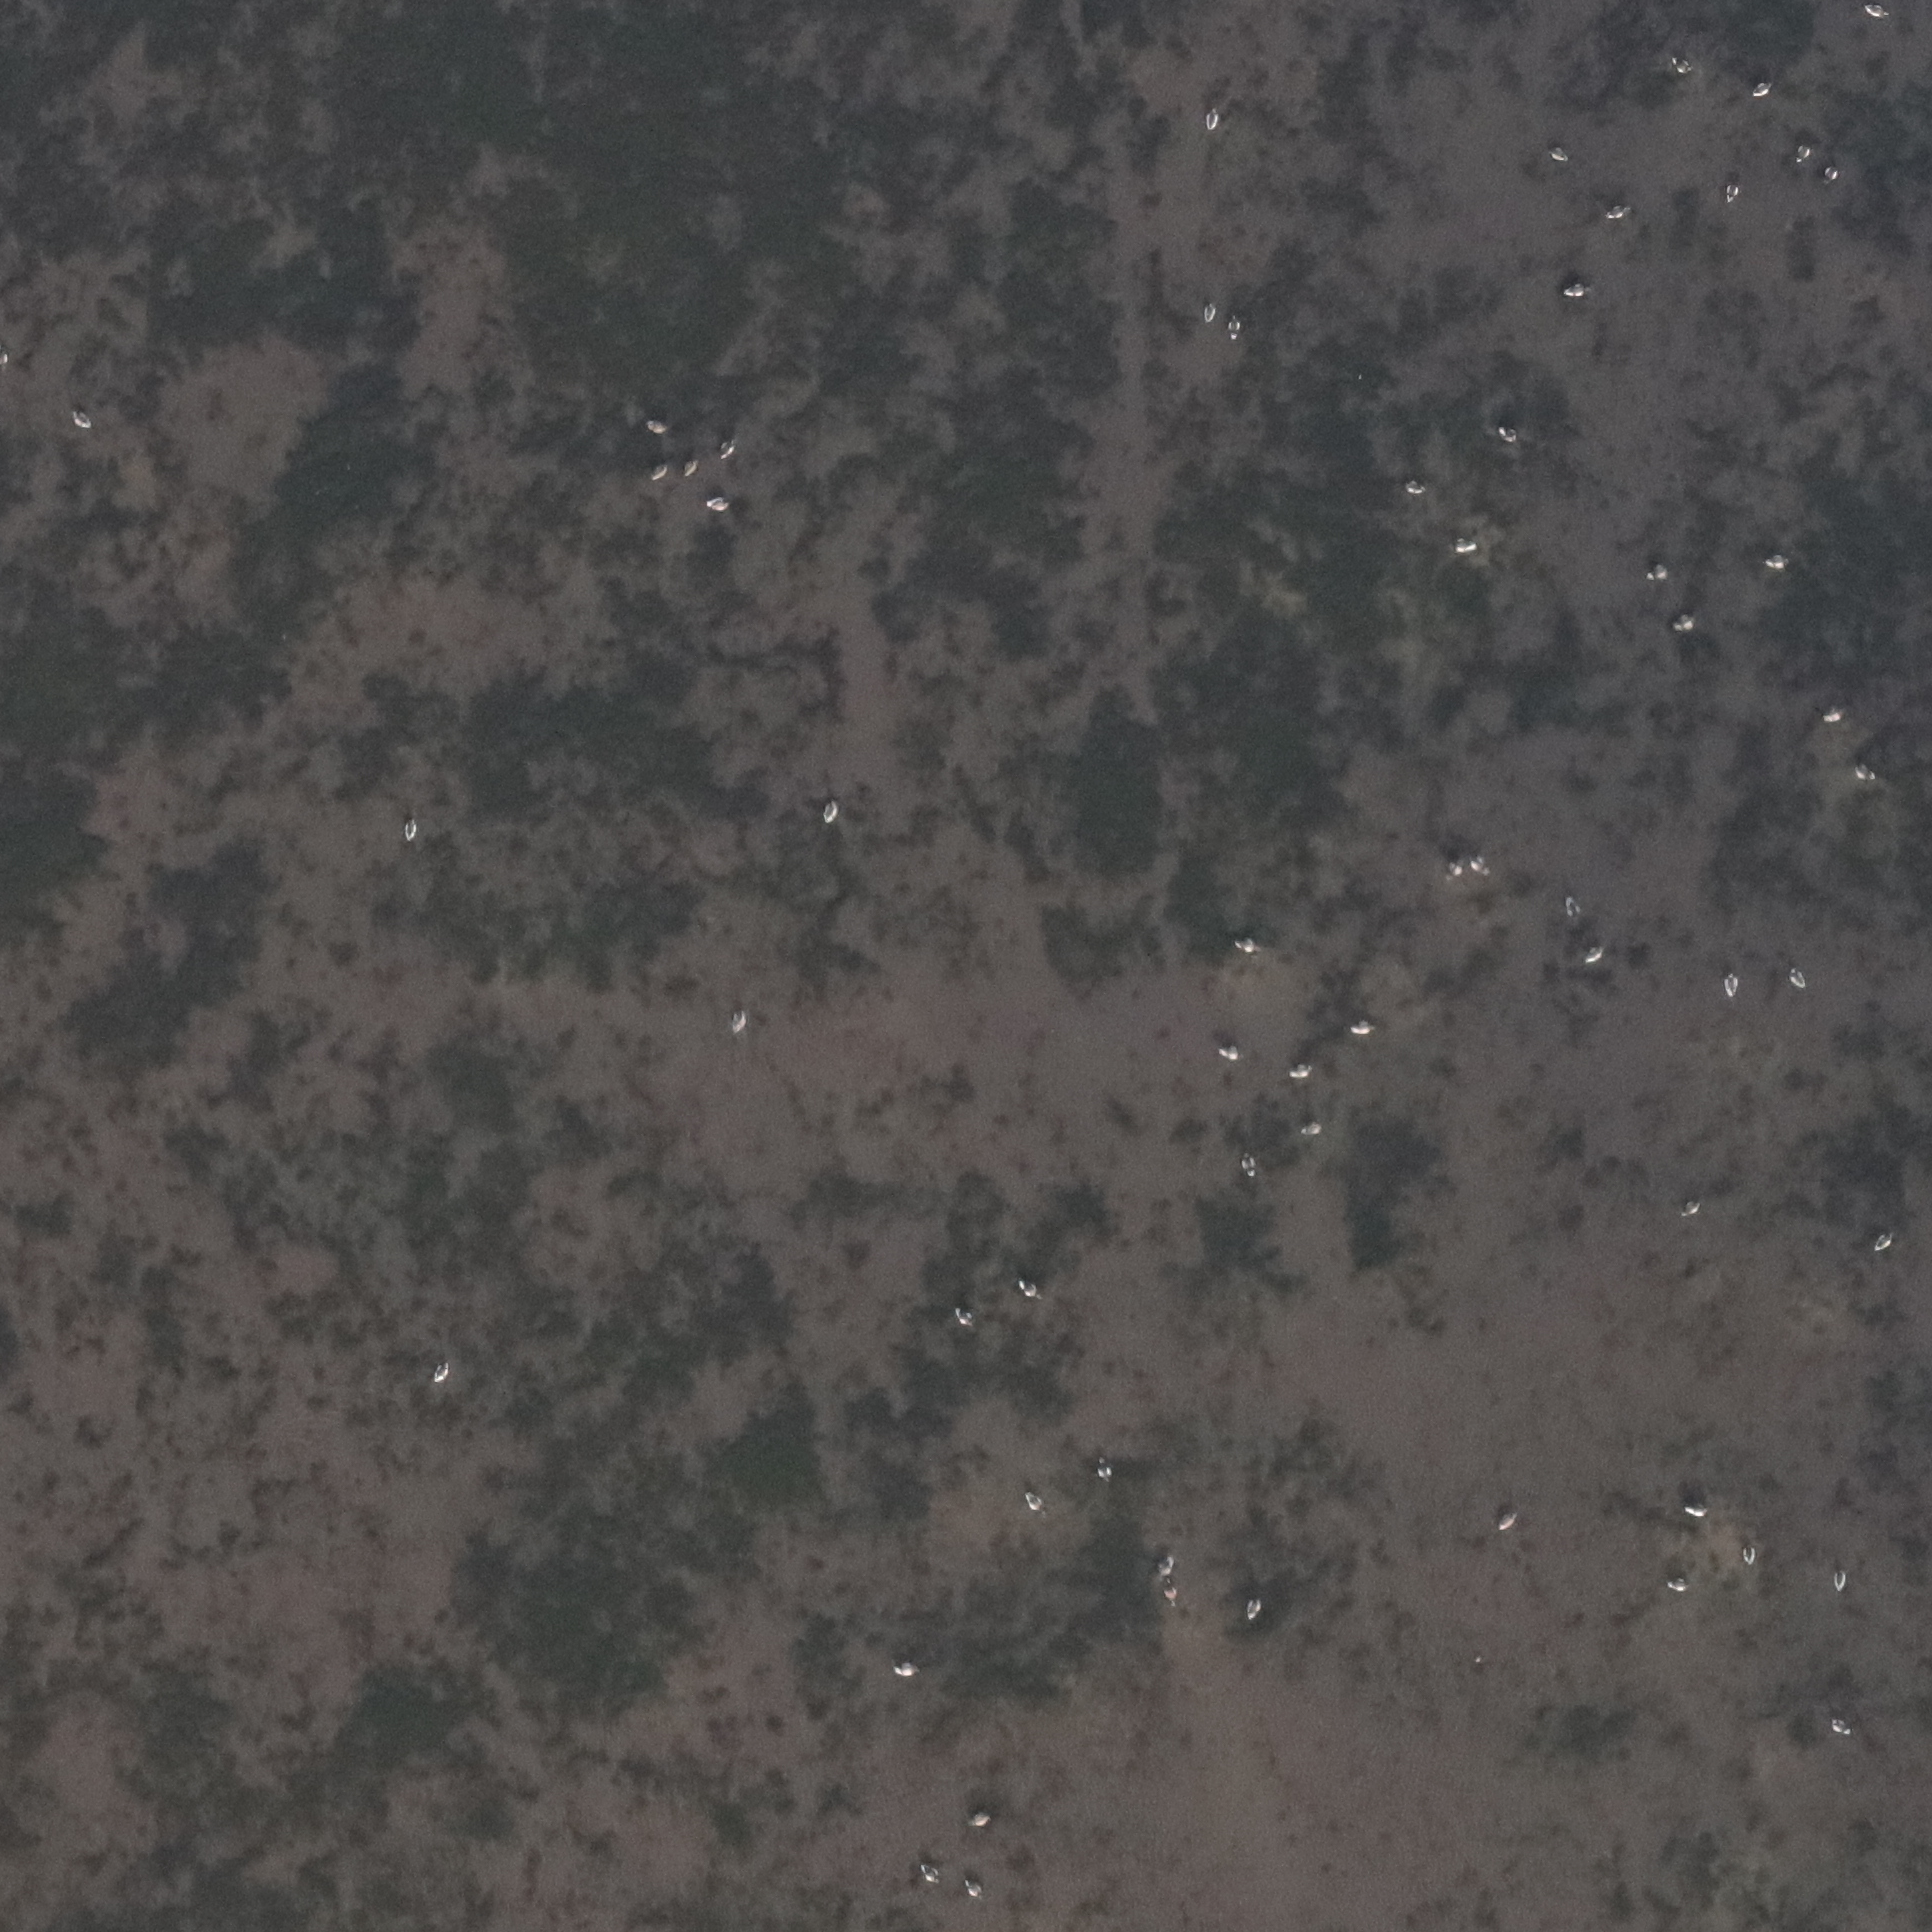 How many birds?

62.